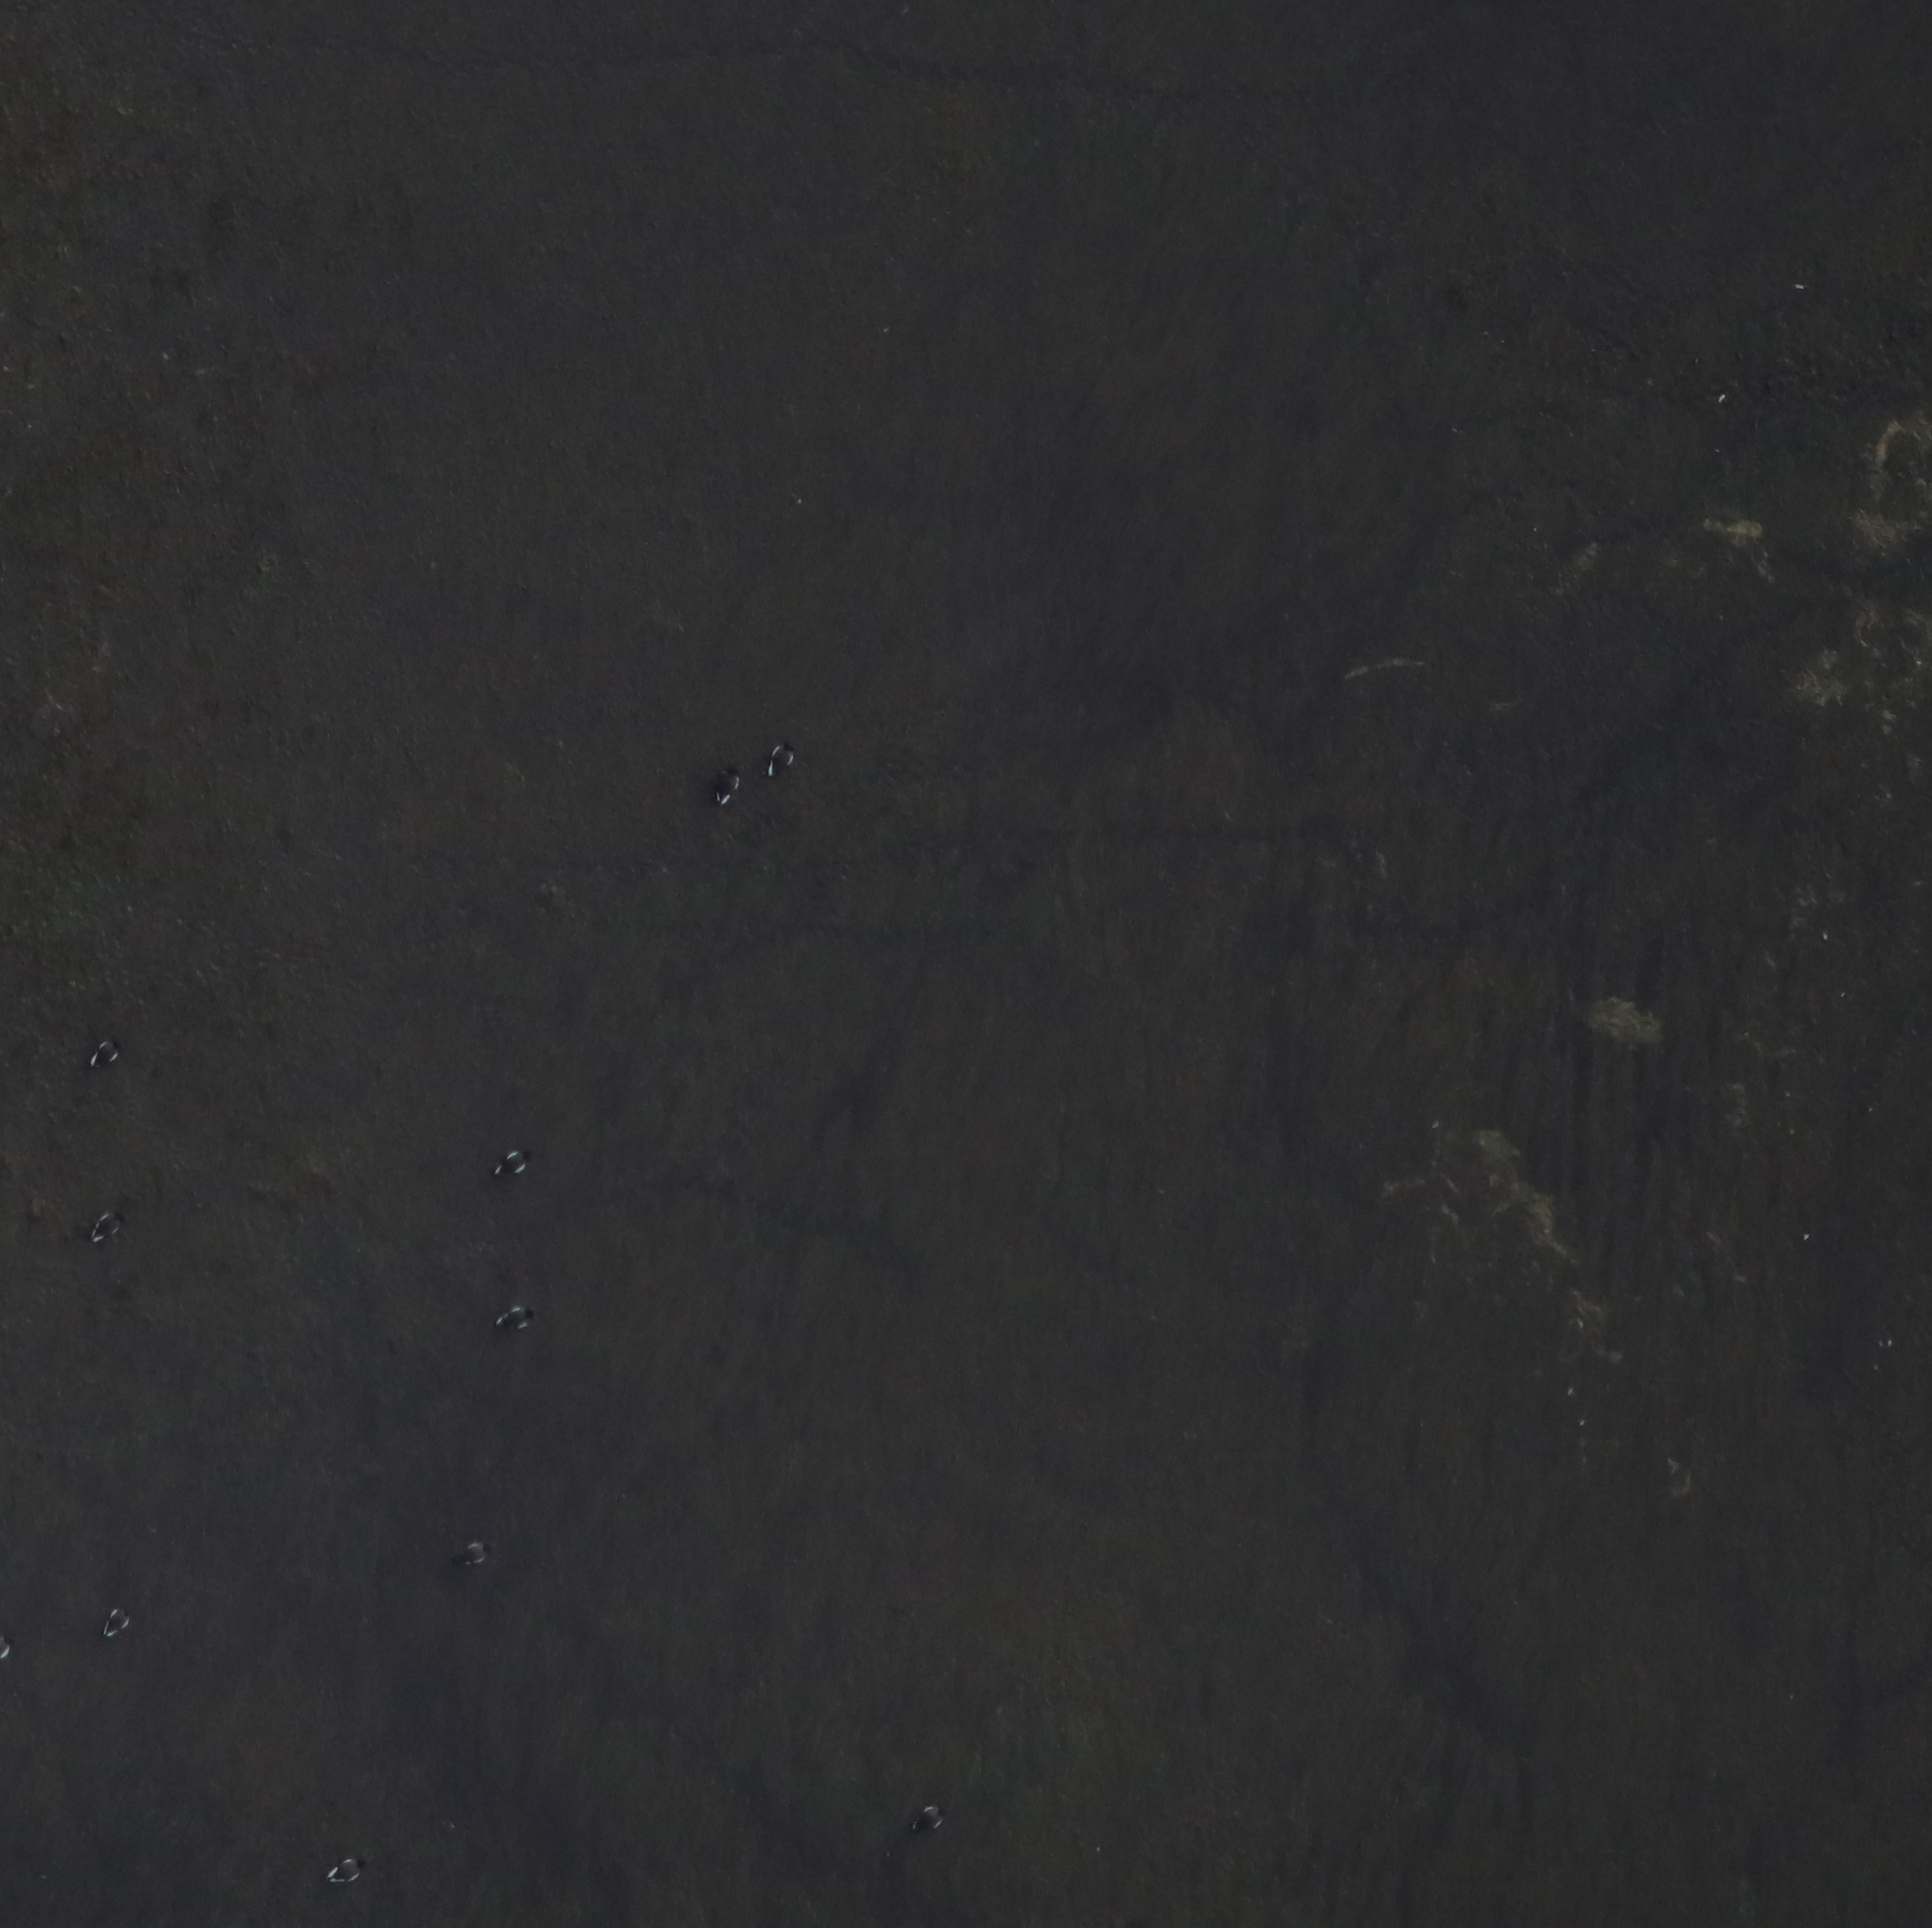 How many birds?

10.